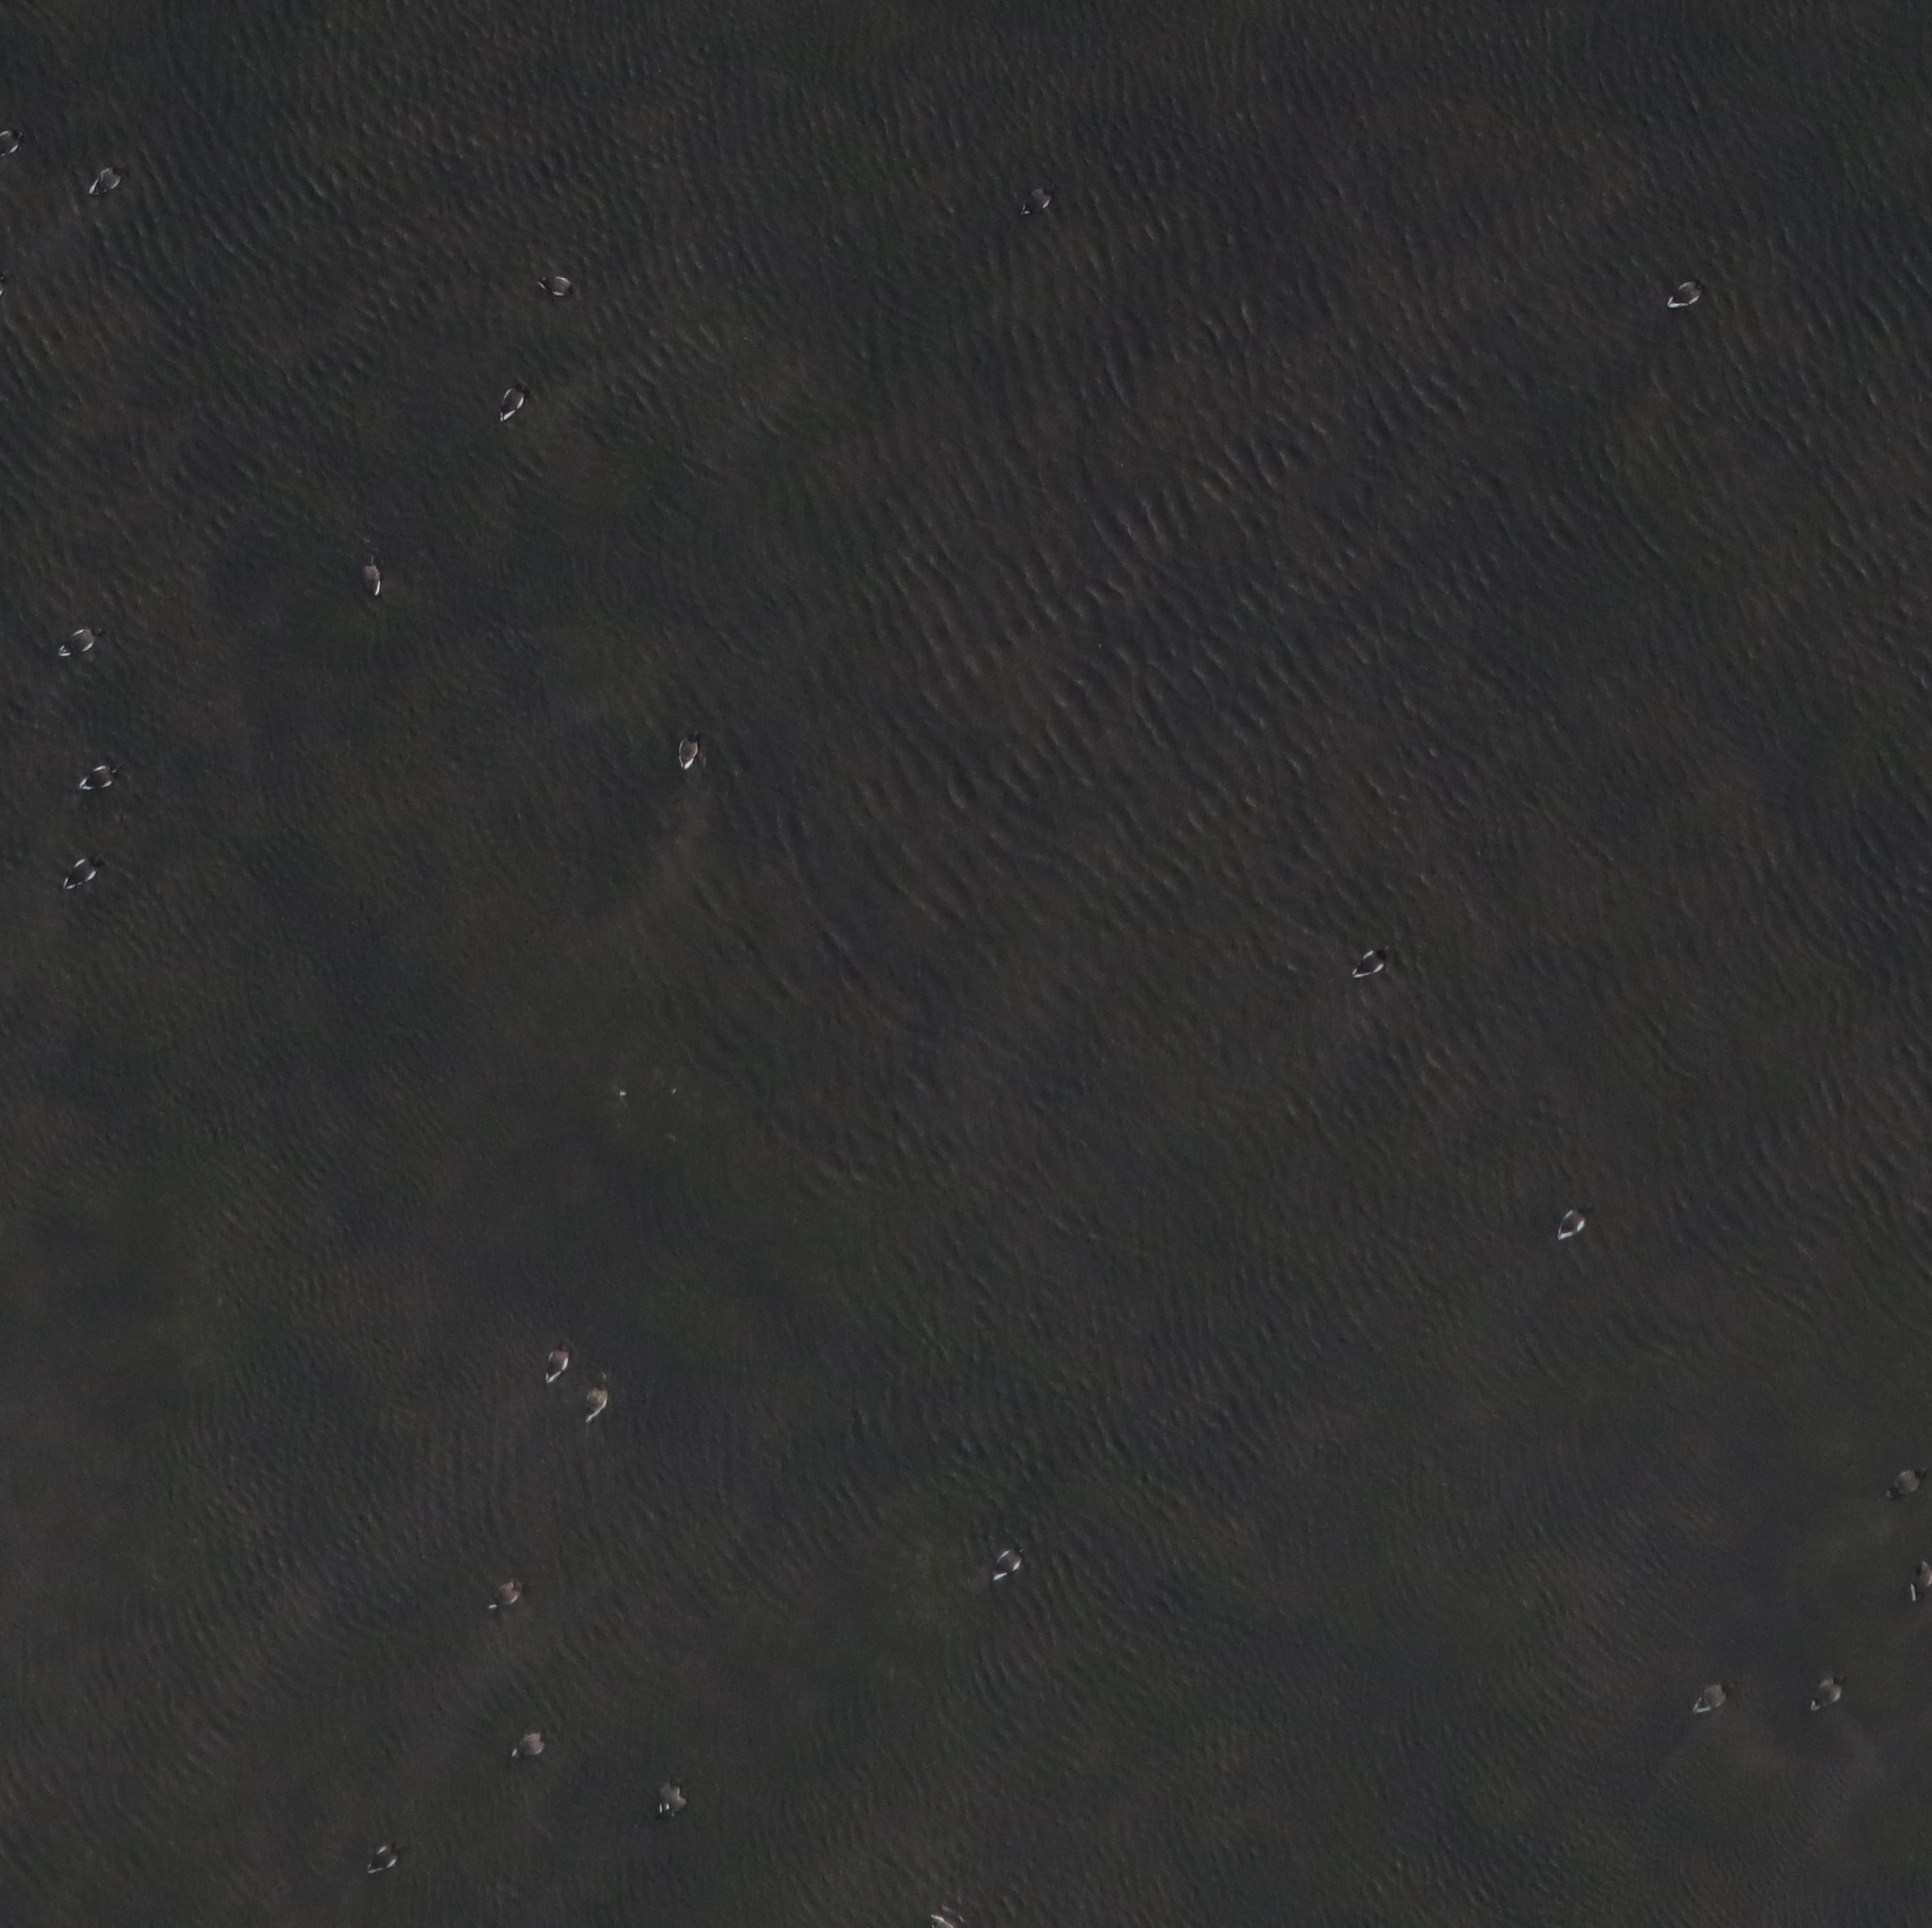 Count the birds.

24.